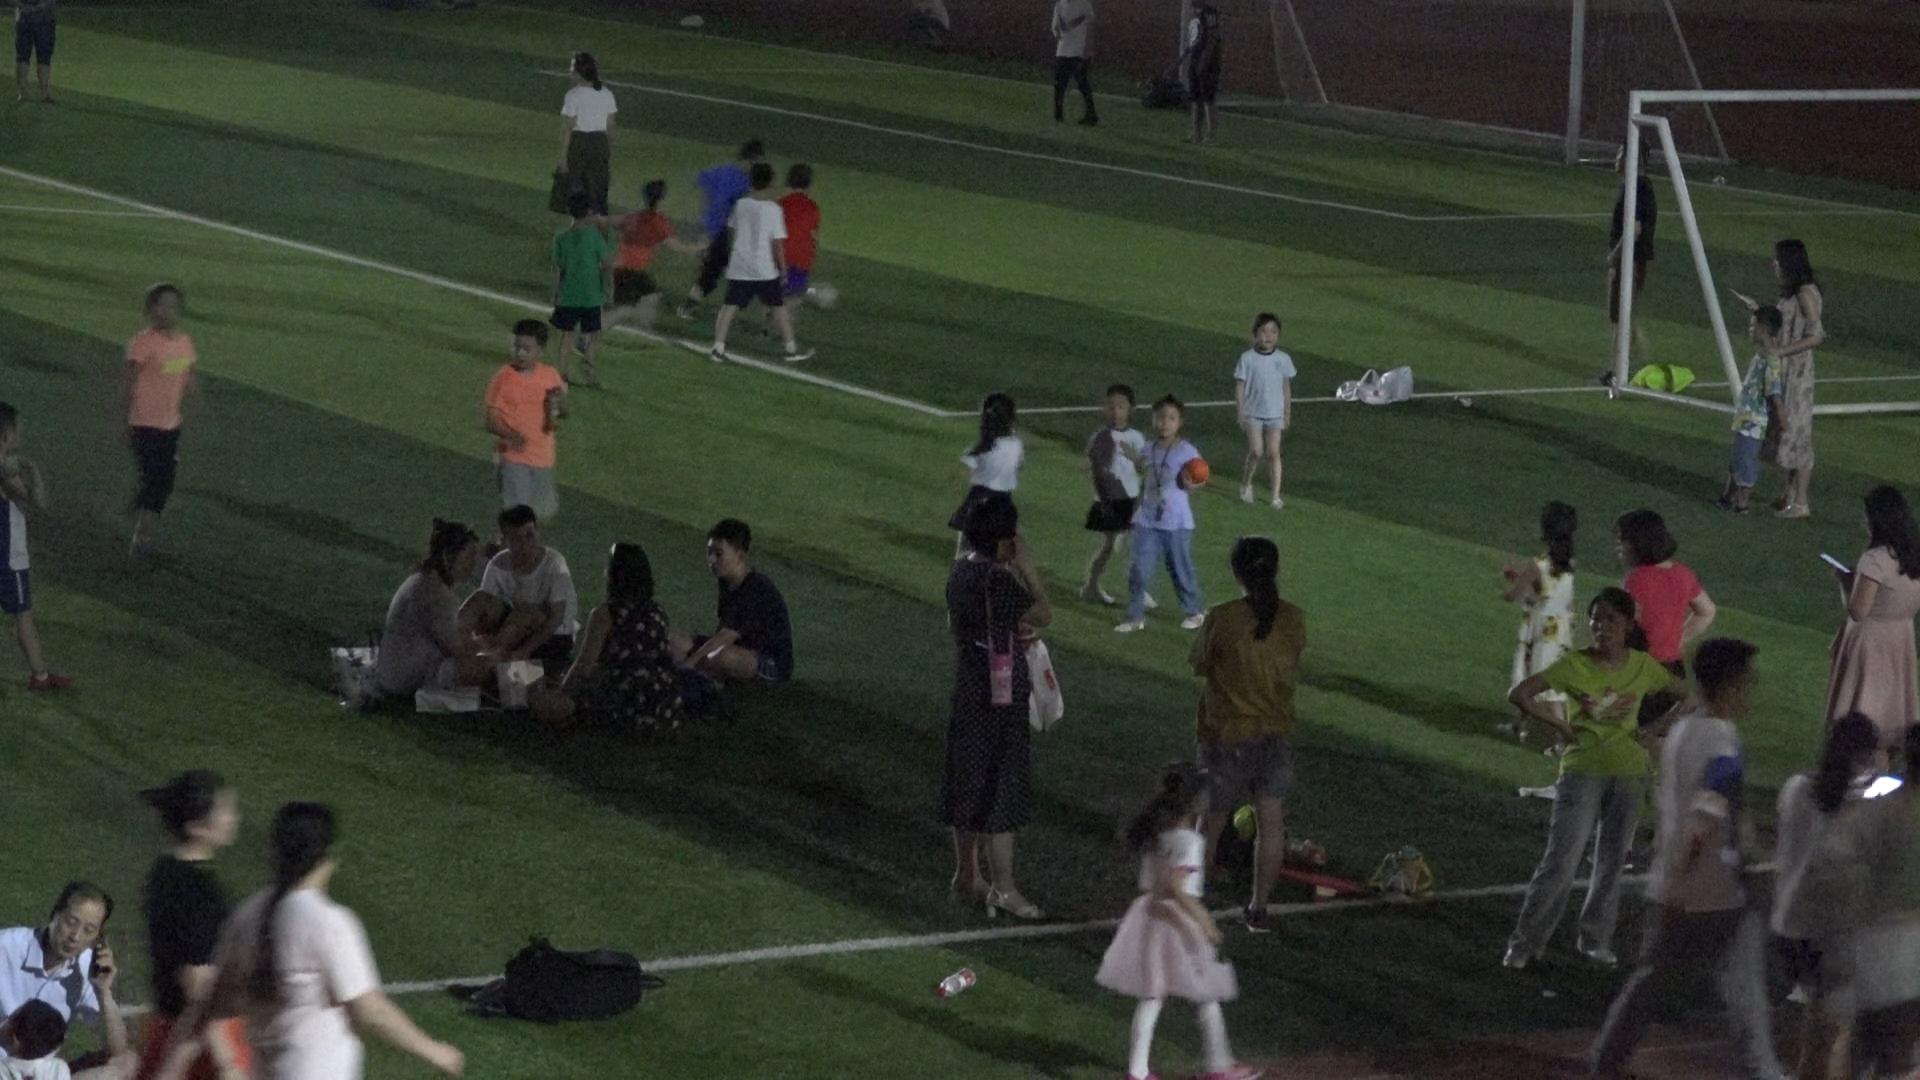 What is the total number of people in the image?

34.